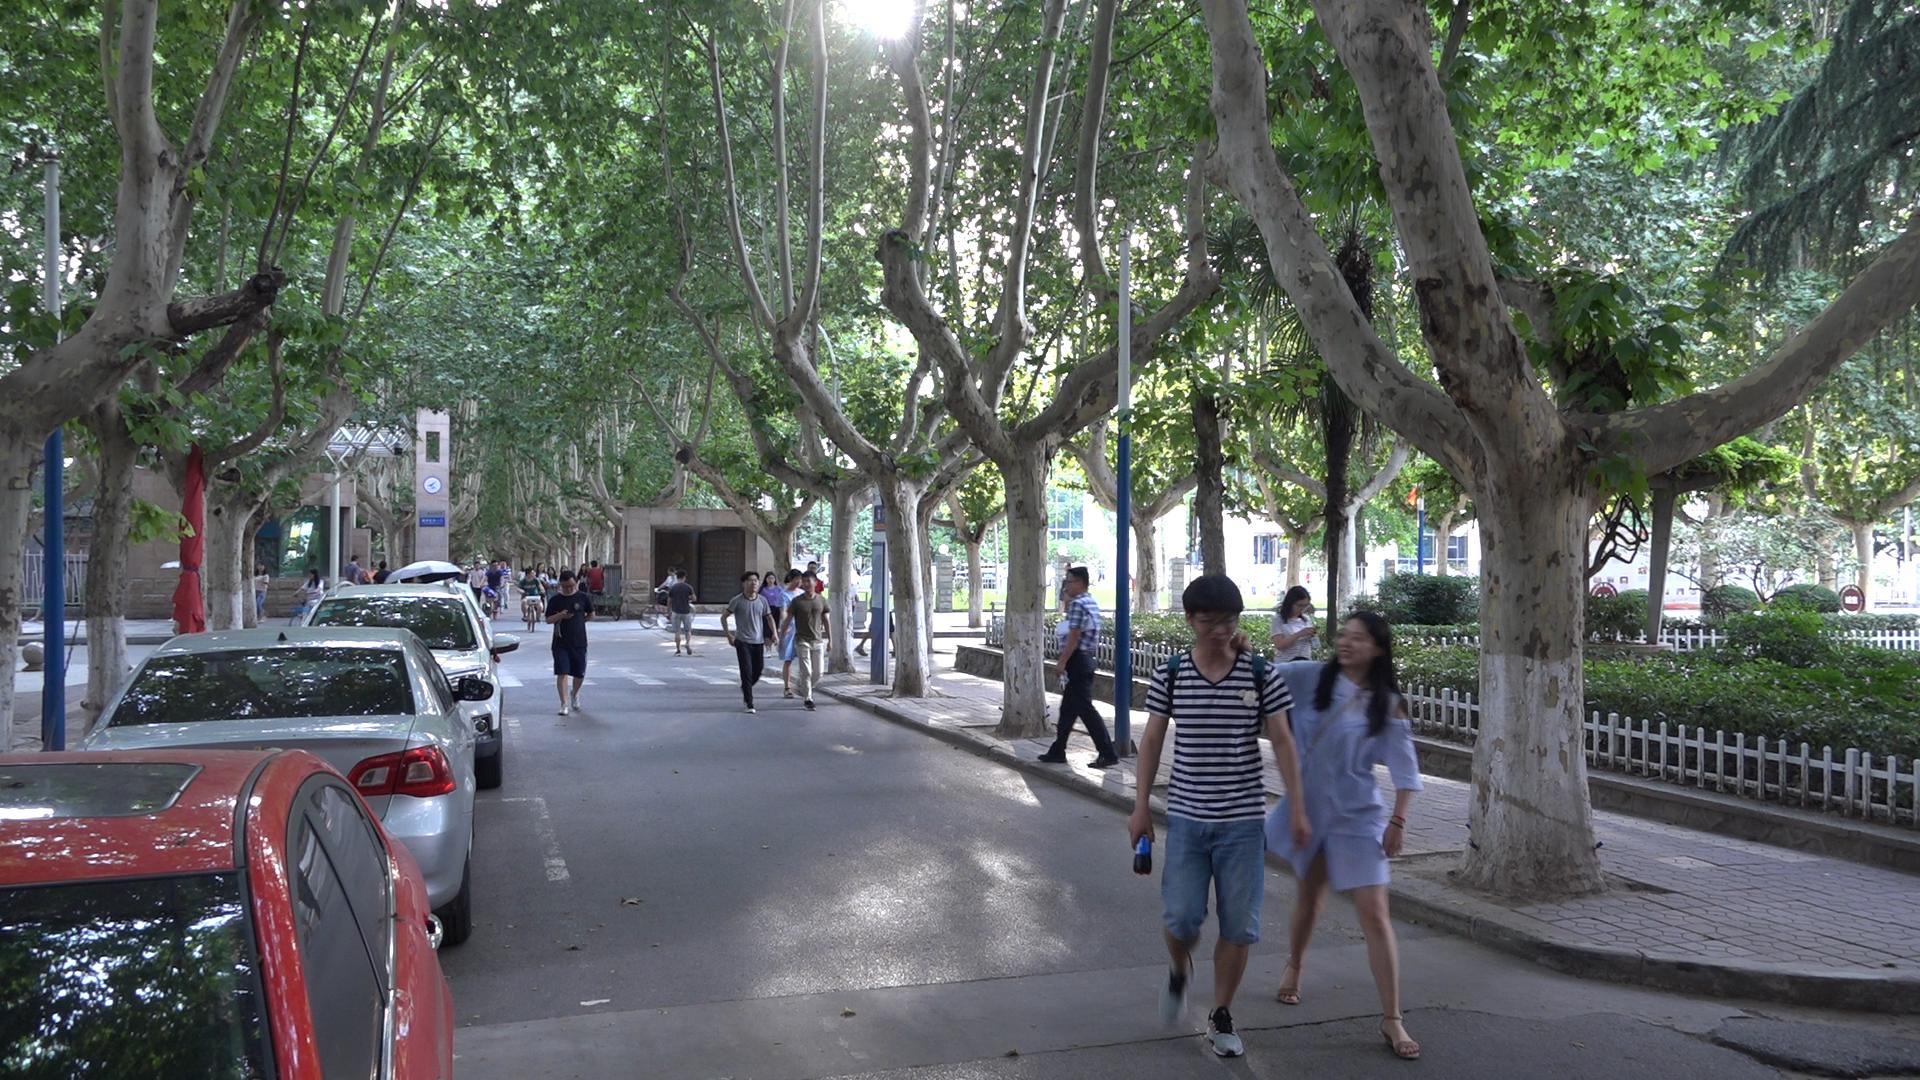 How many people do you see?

31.